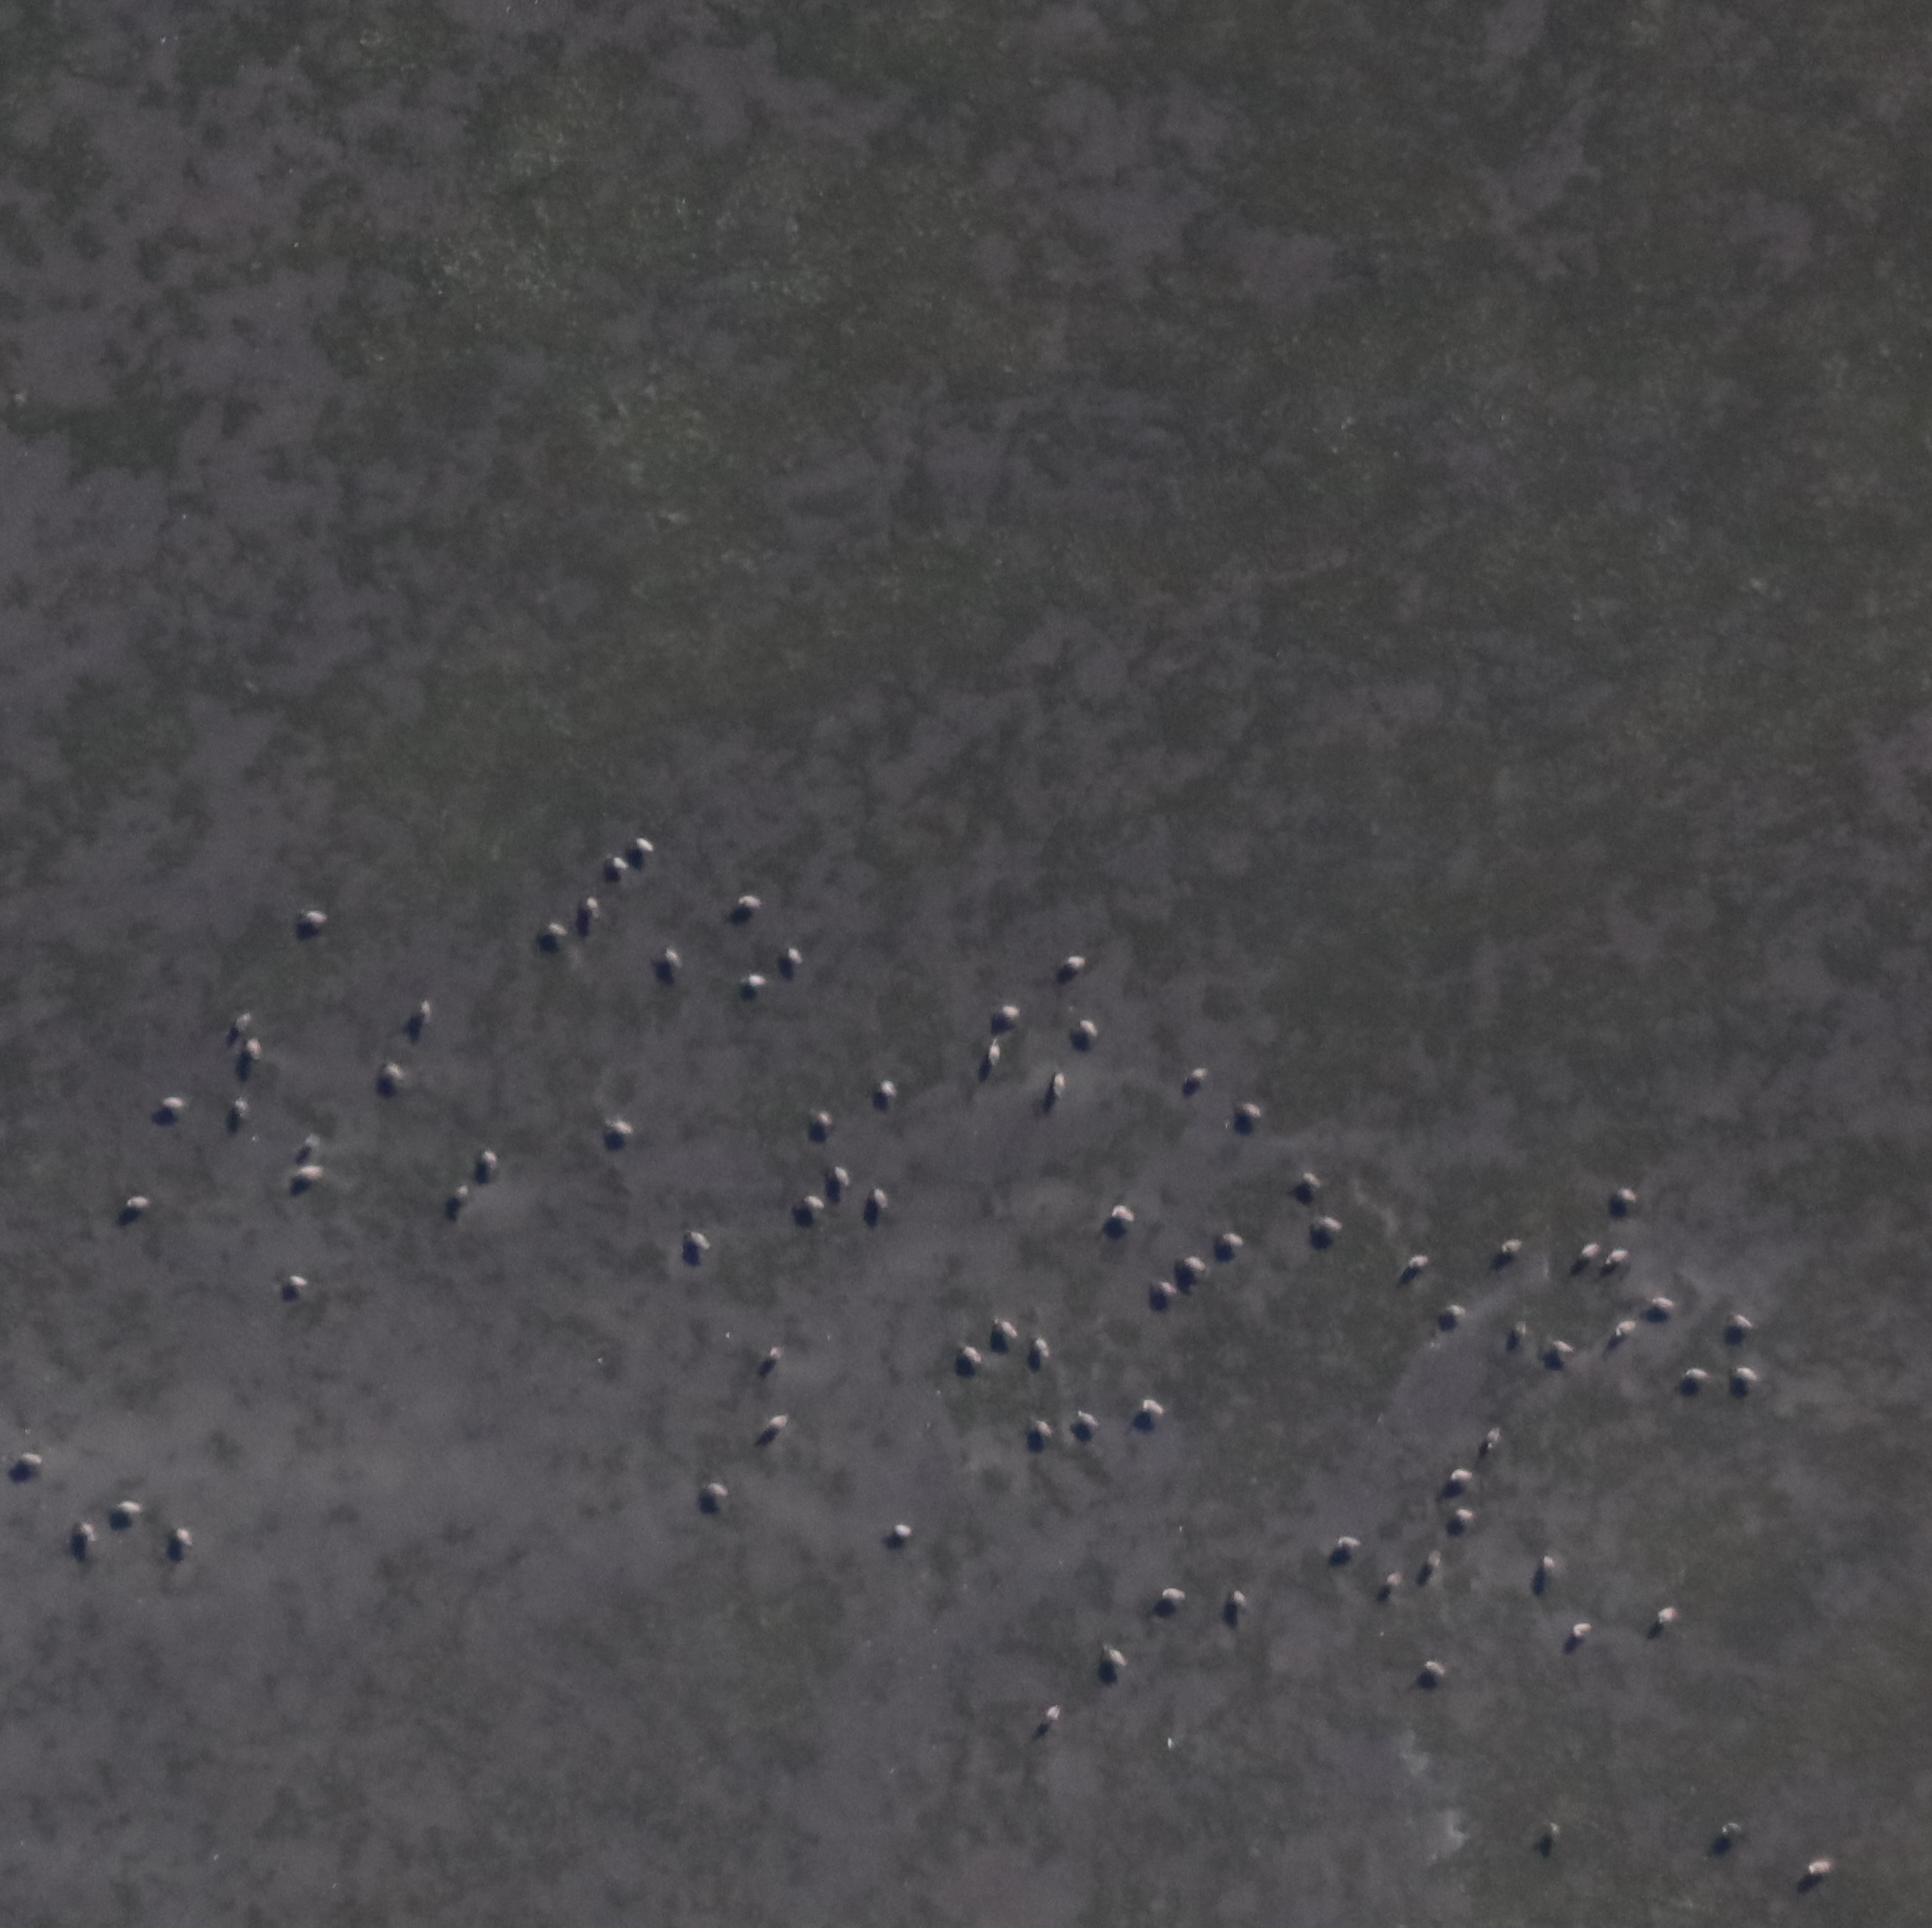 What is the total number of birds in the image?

85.